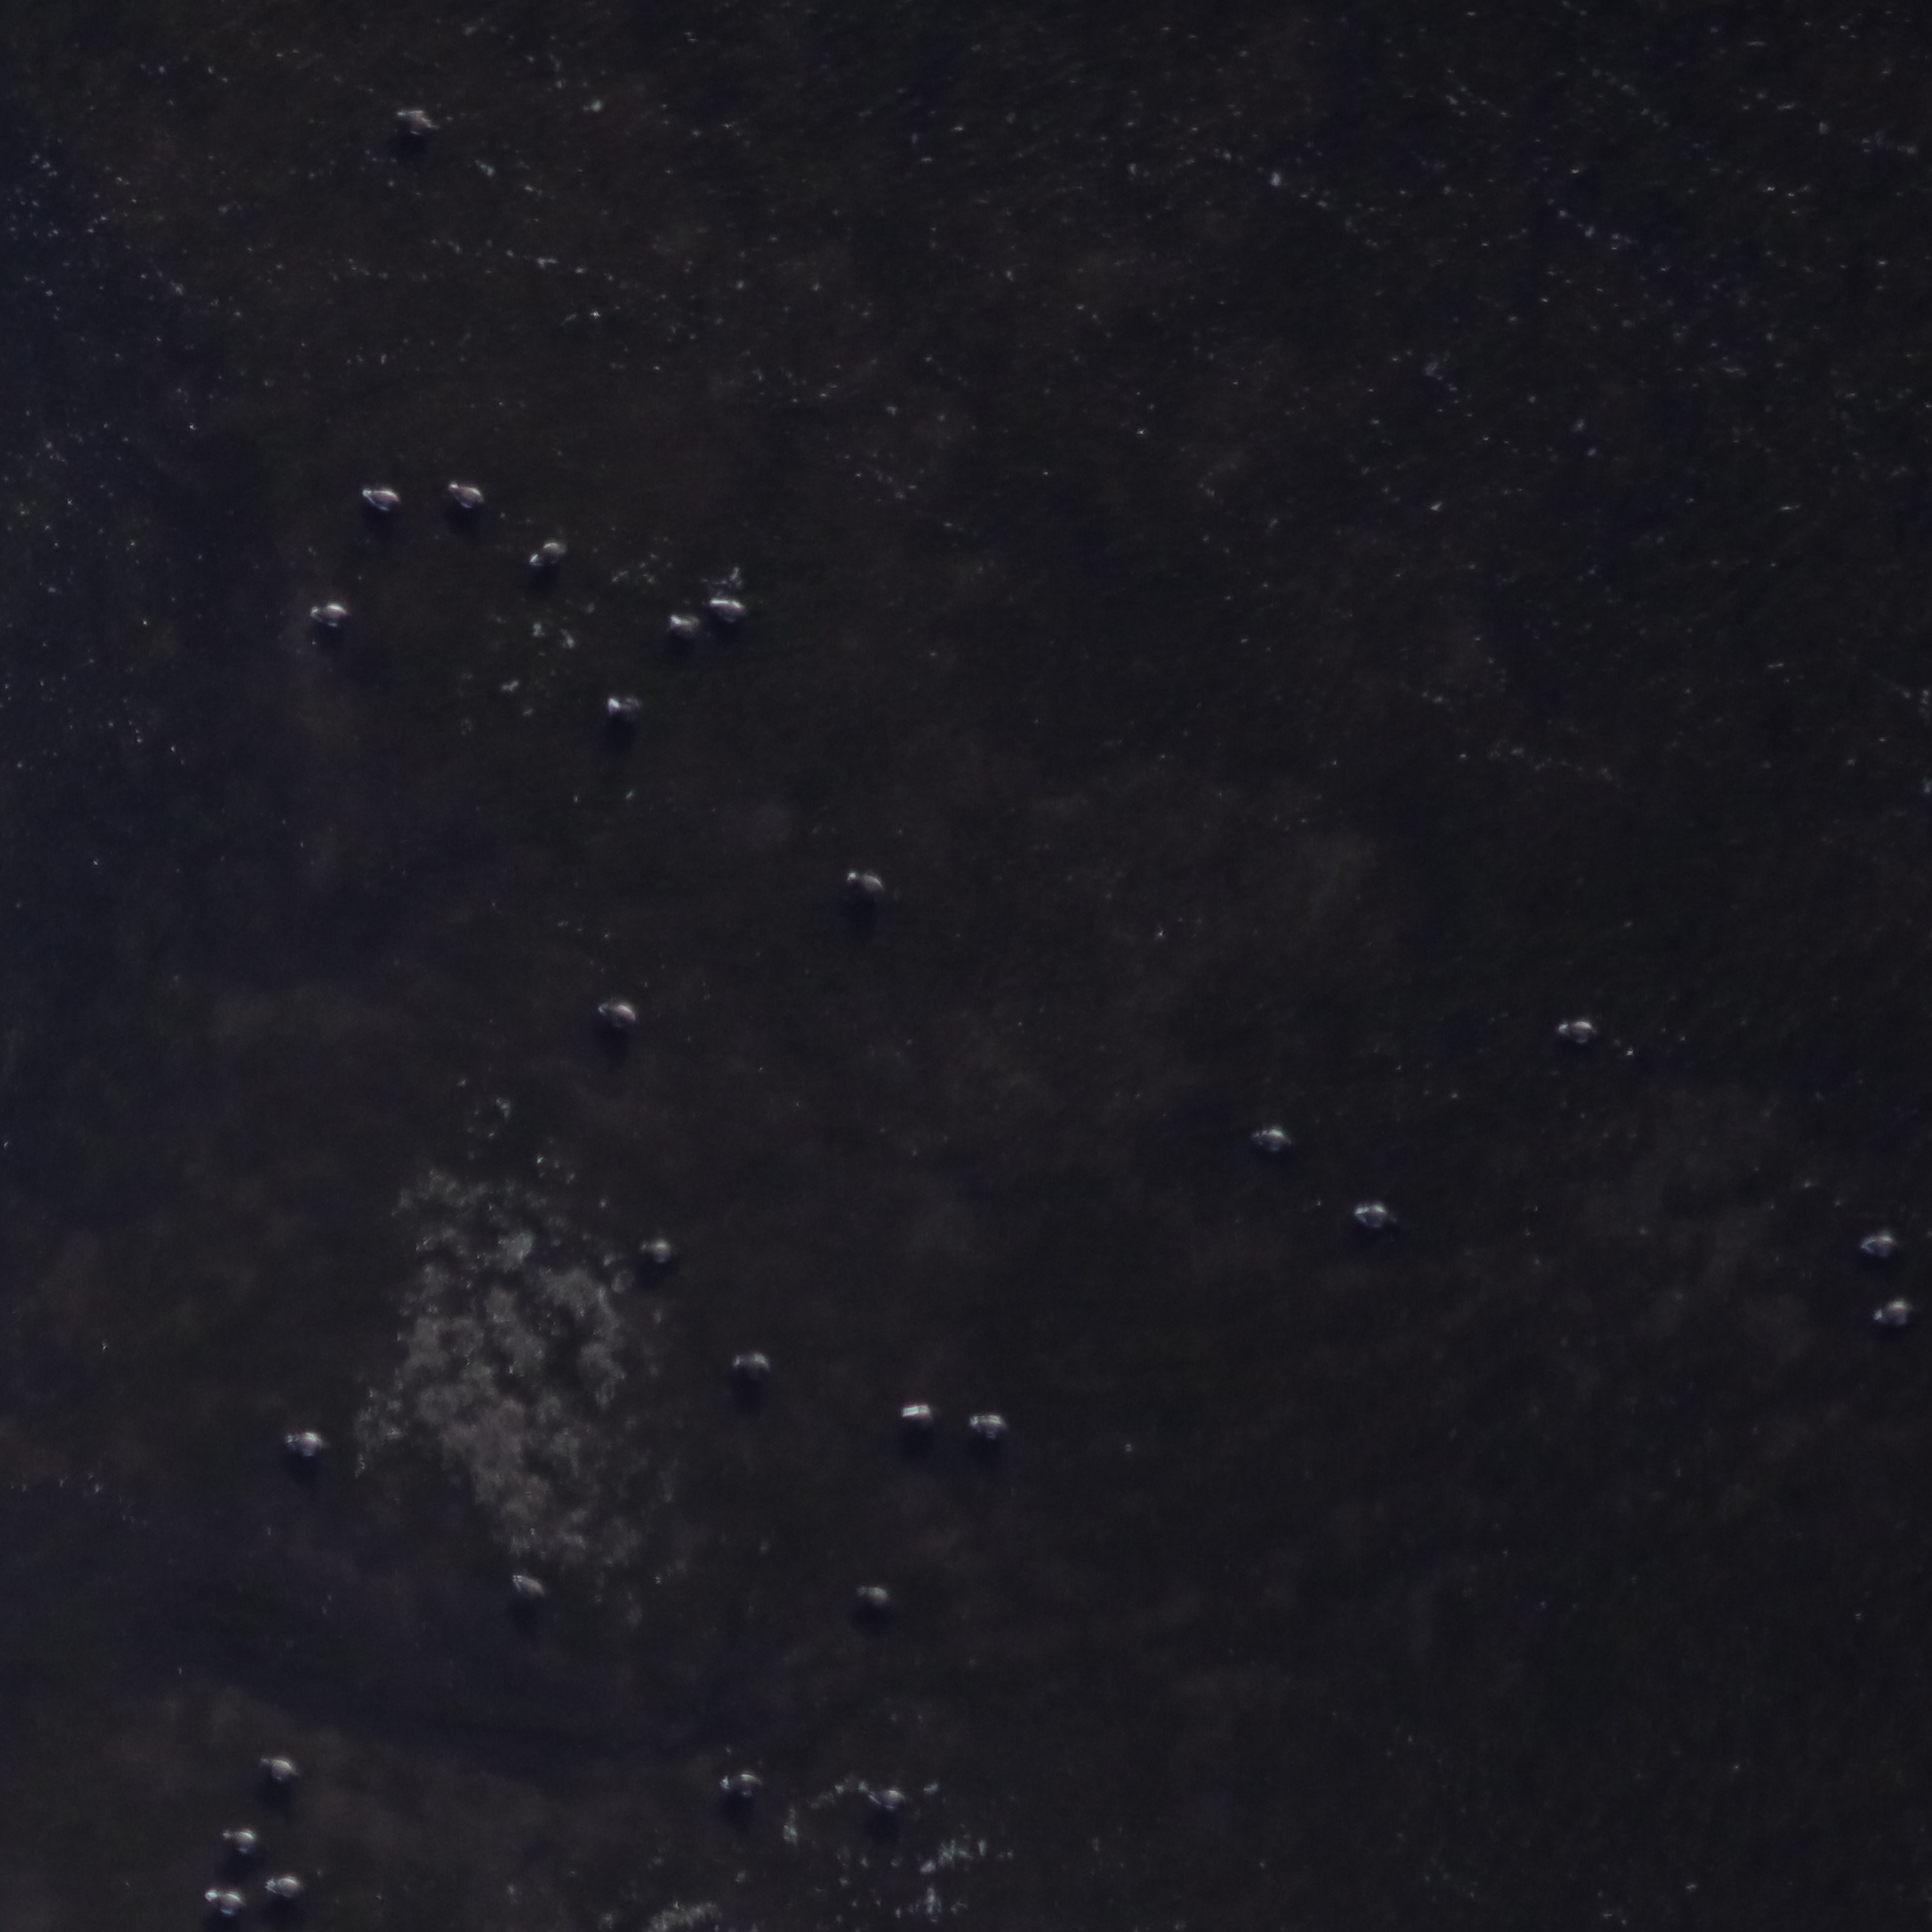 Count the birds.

26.